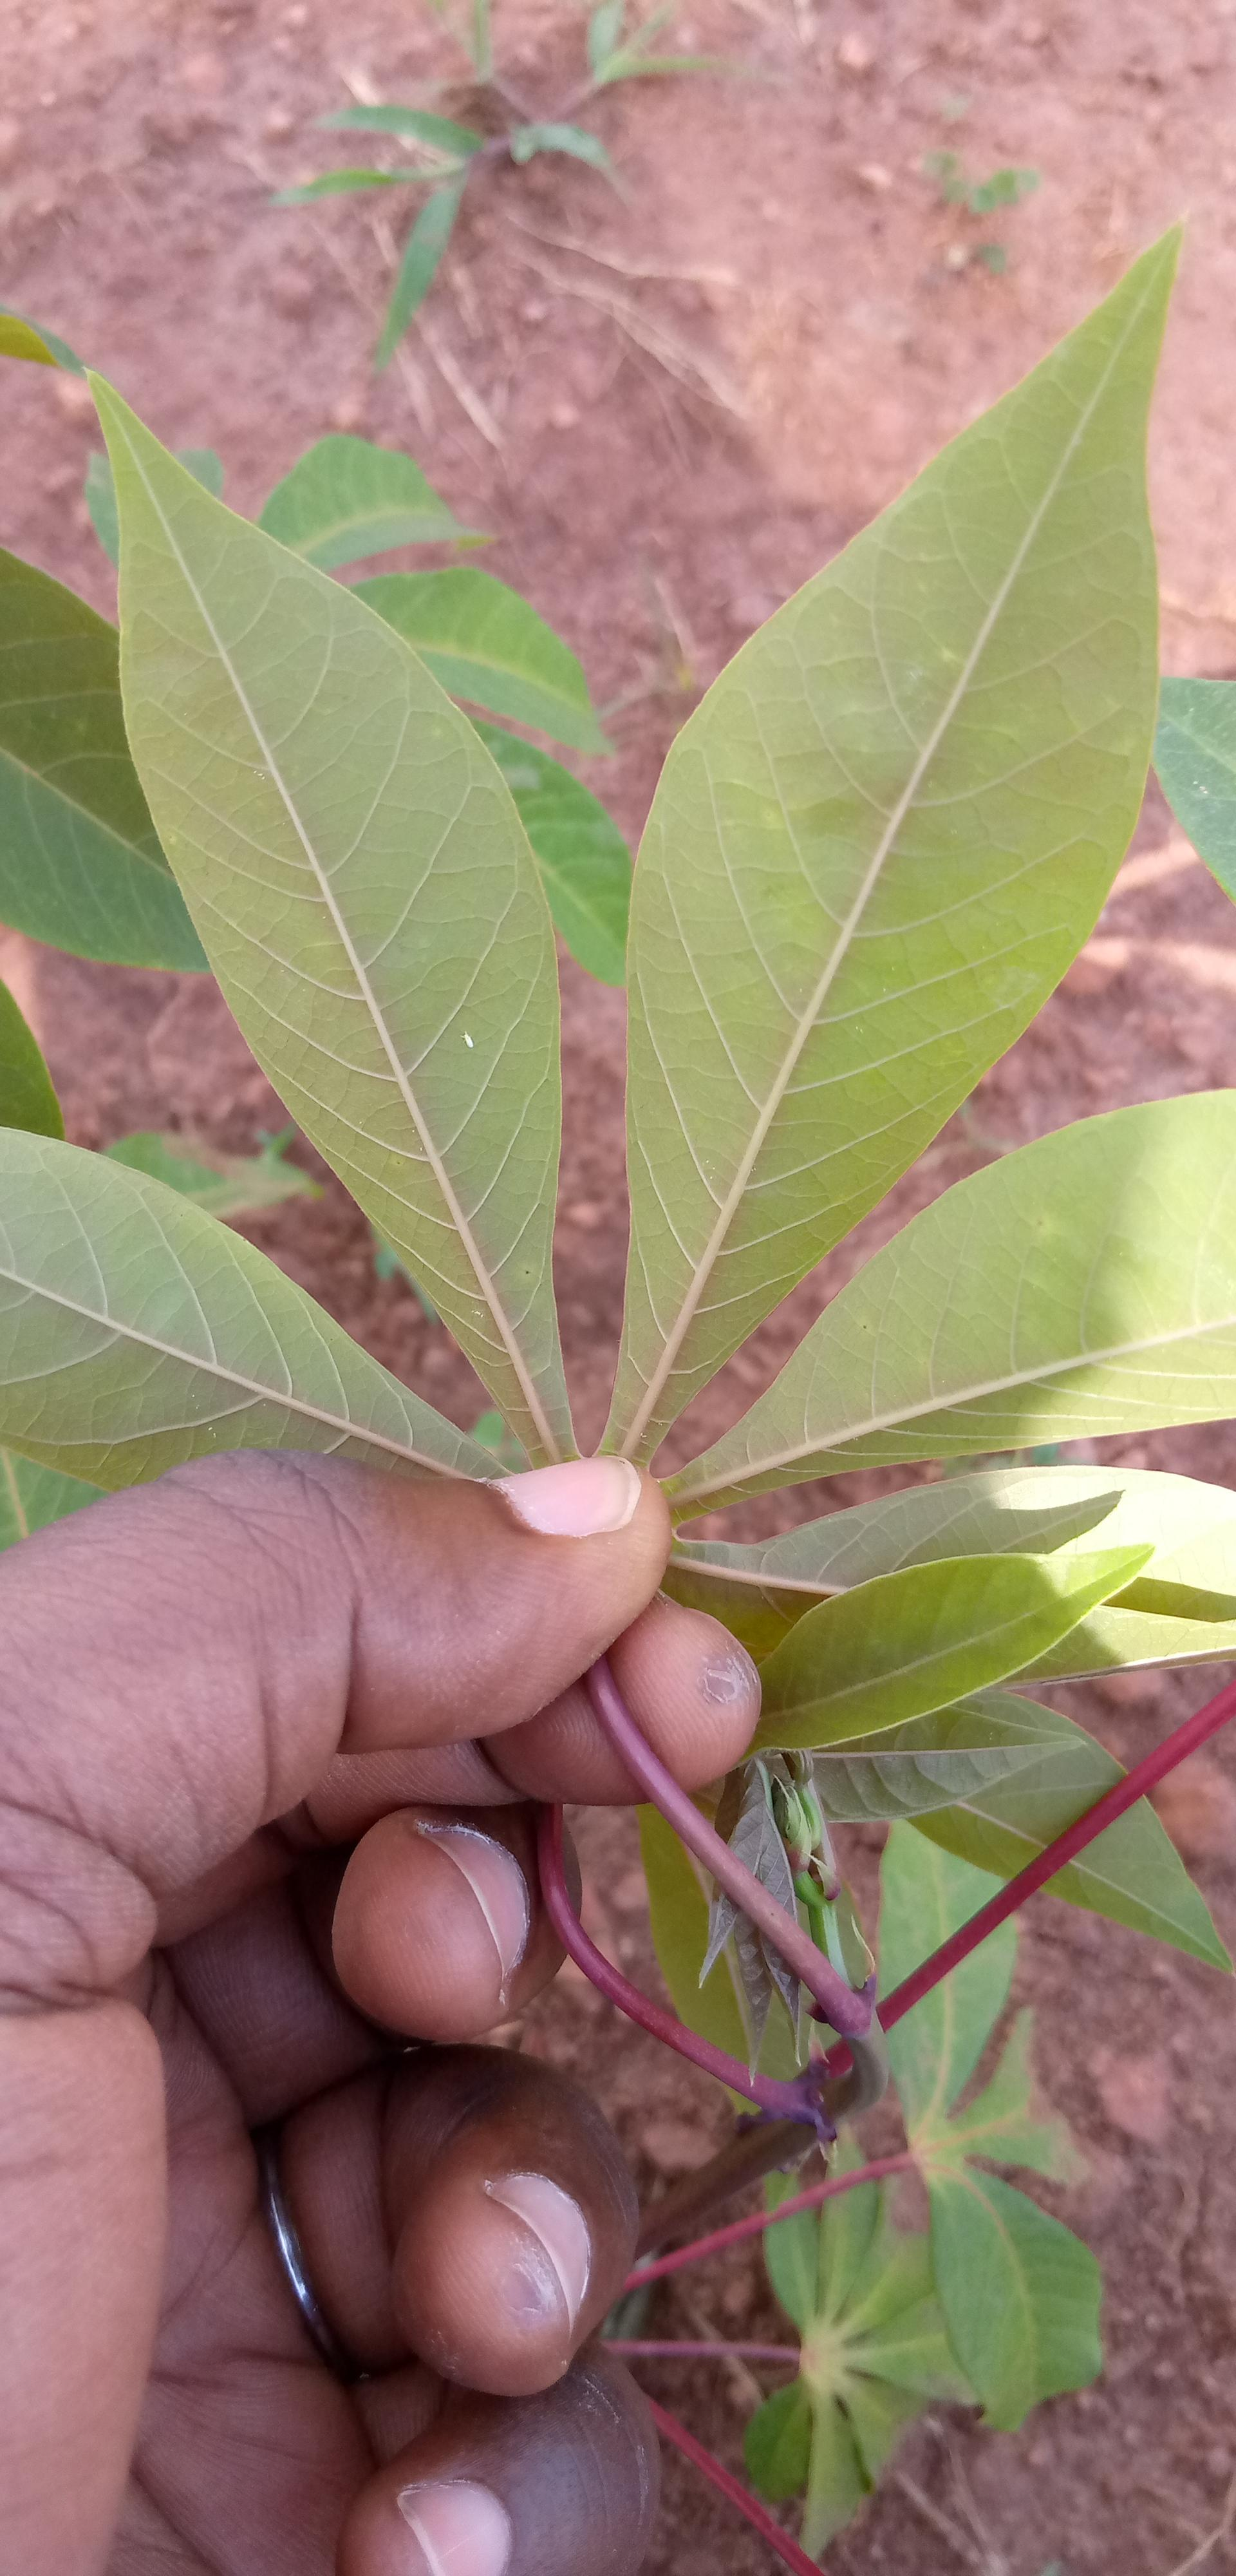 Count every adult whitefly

1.